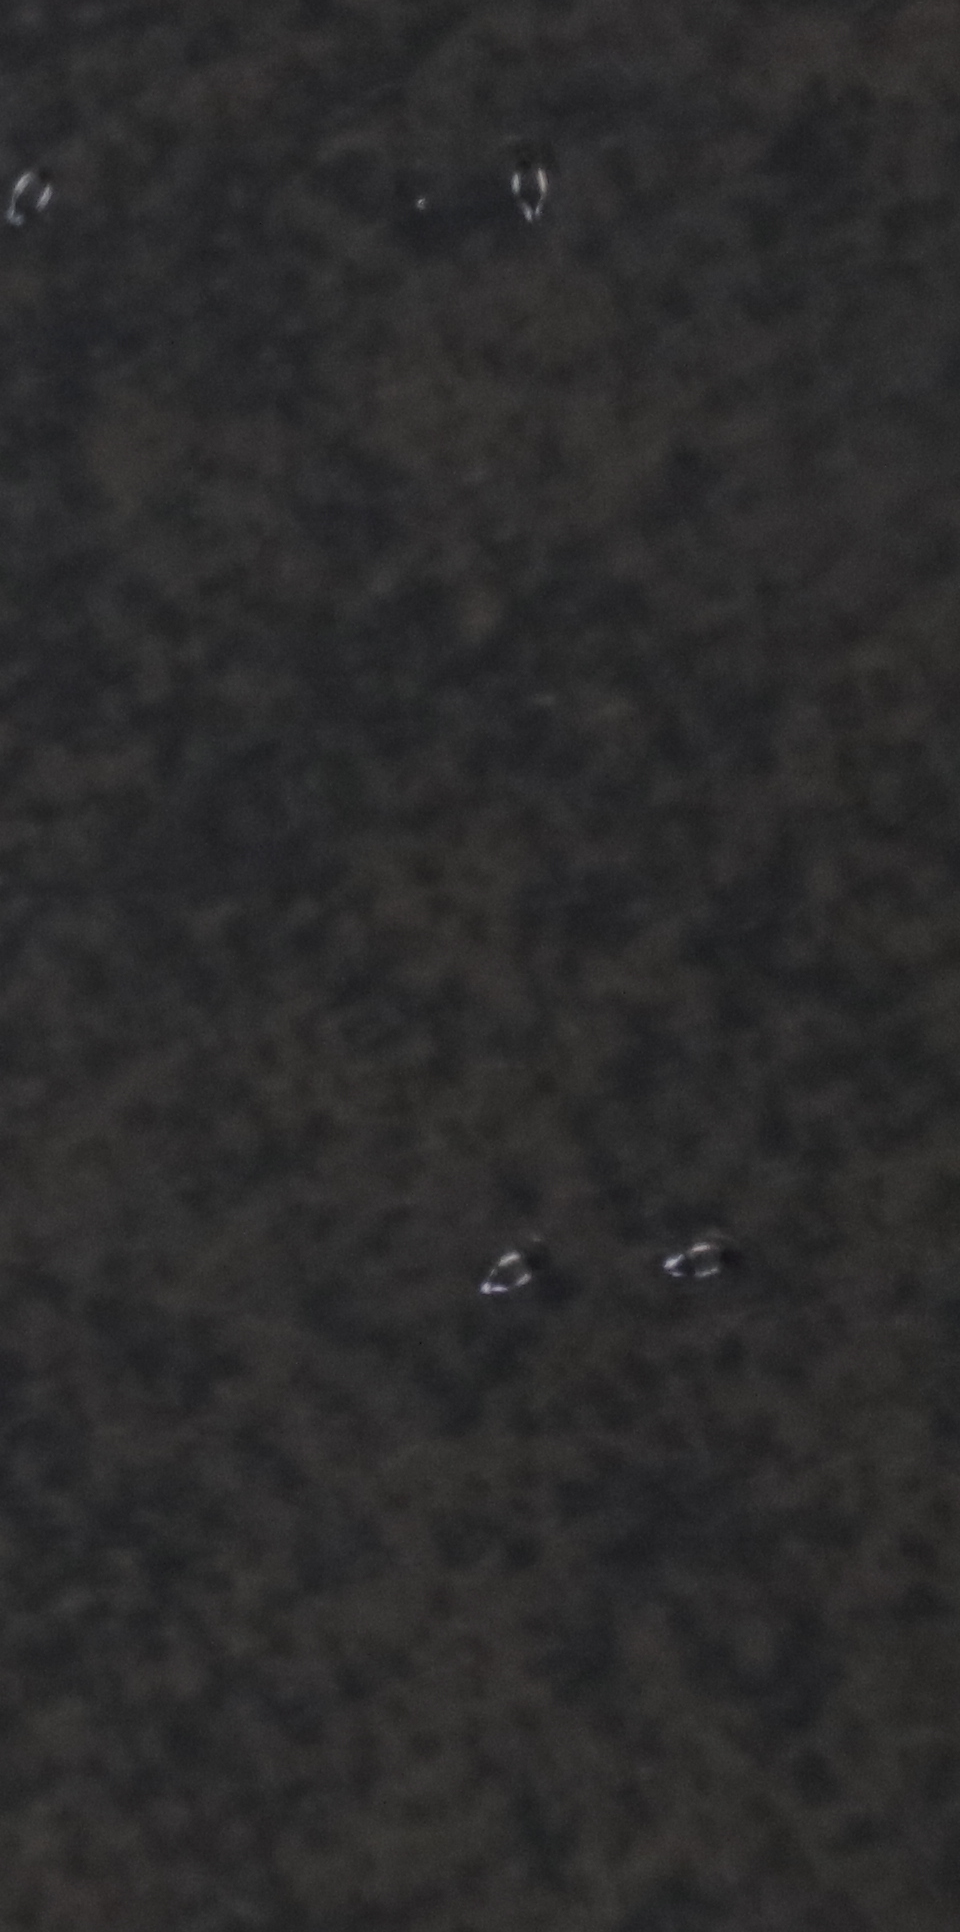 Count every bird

4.